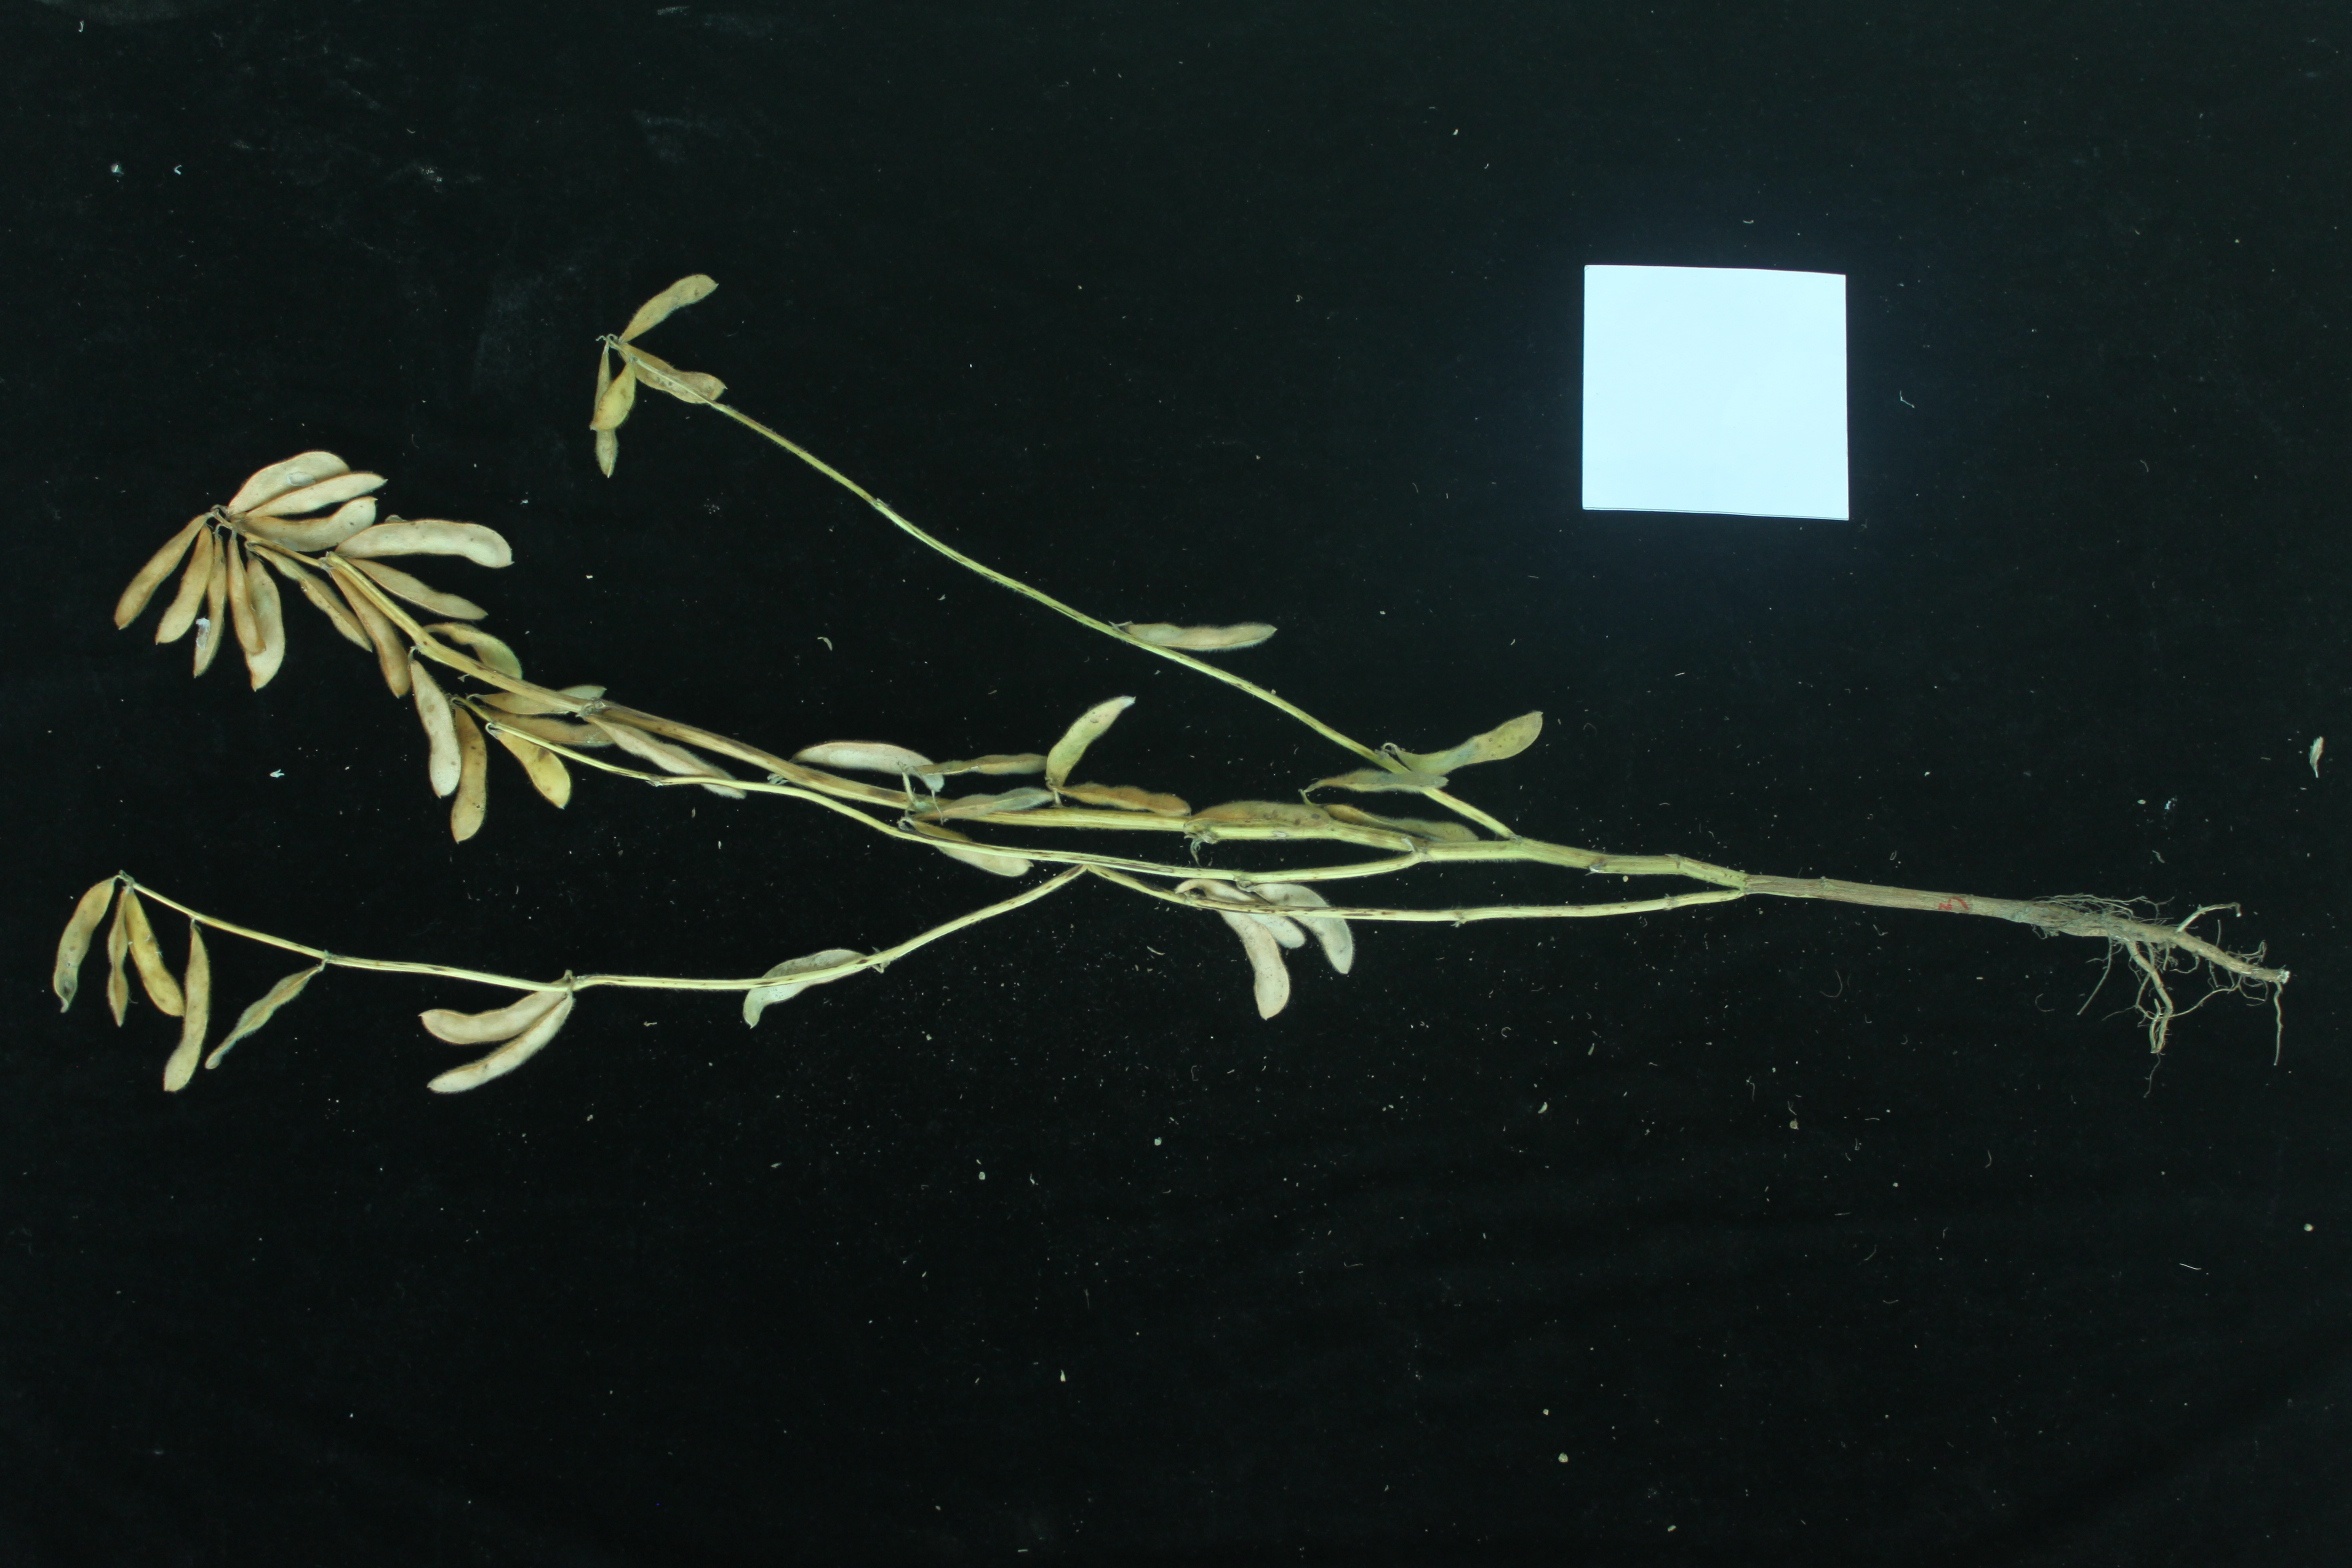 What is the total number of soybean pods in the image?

45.